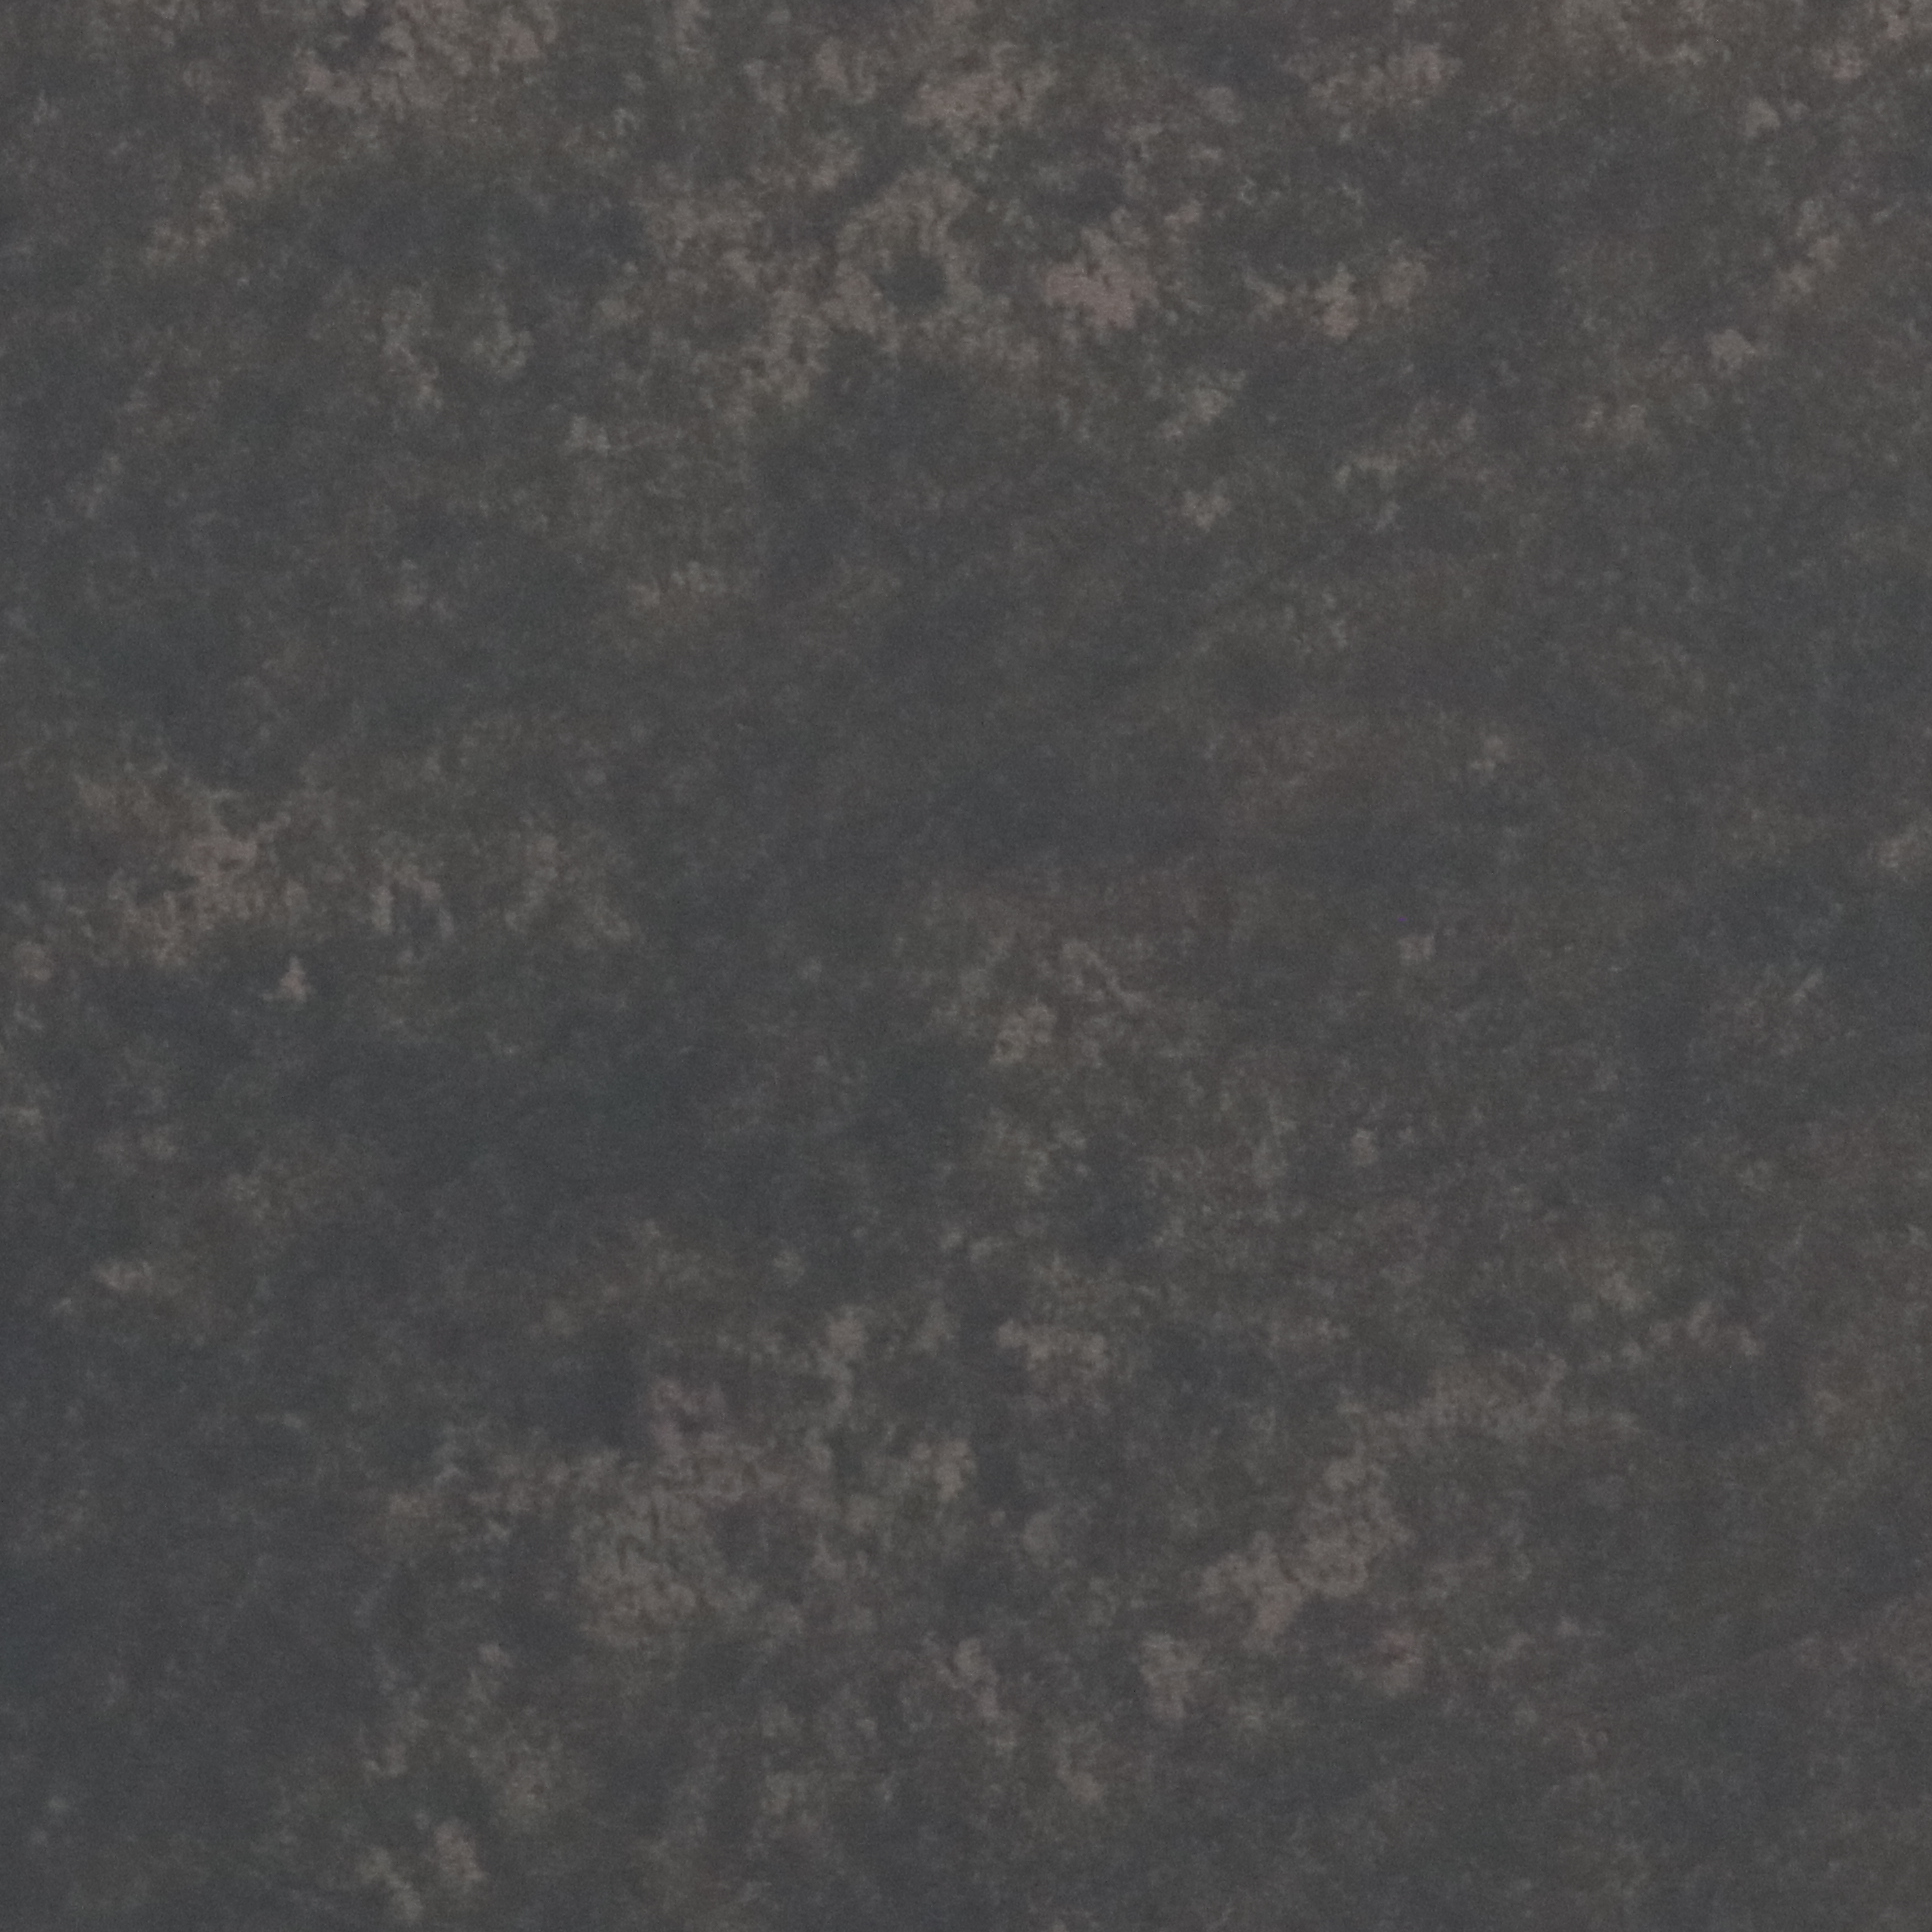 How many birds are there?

0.